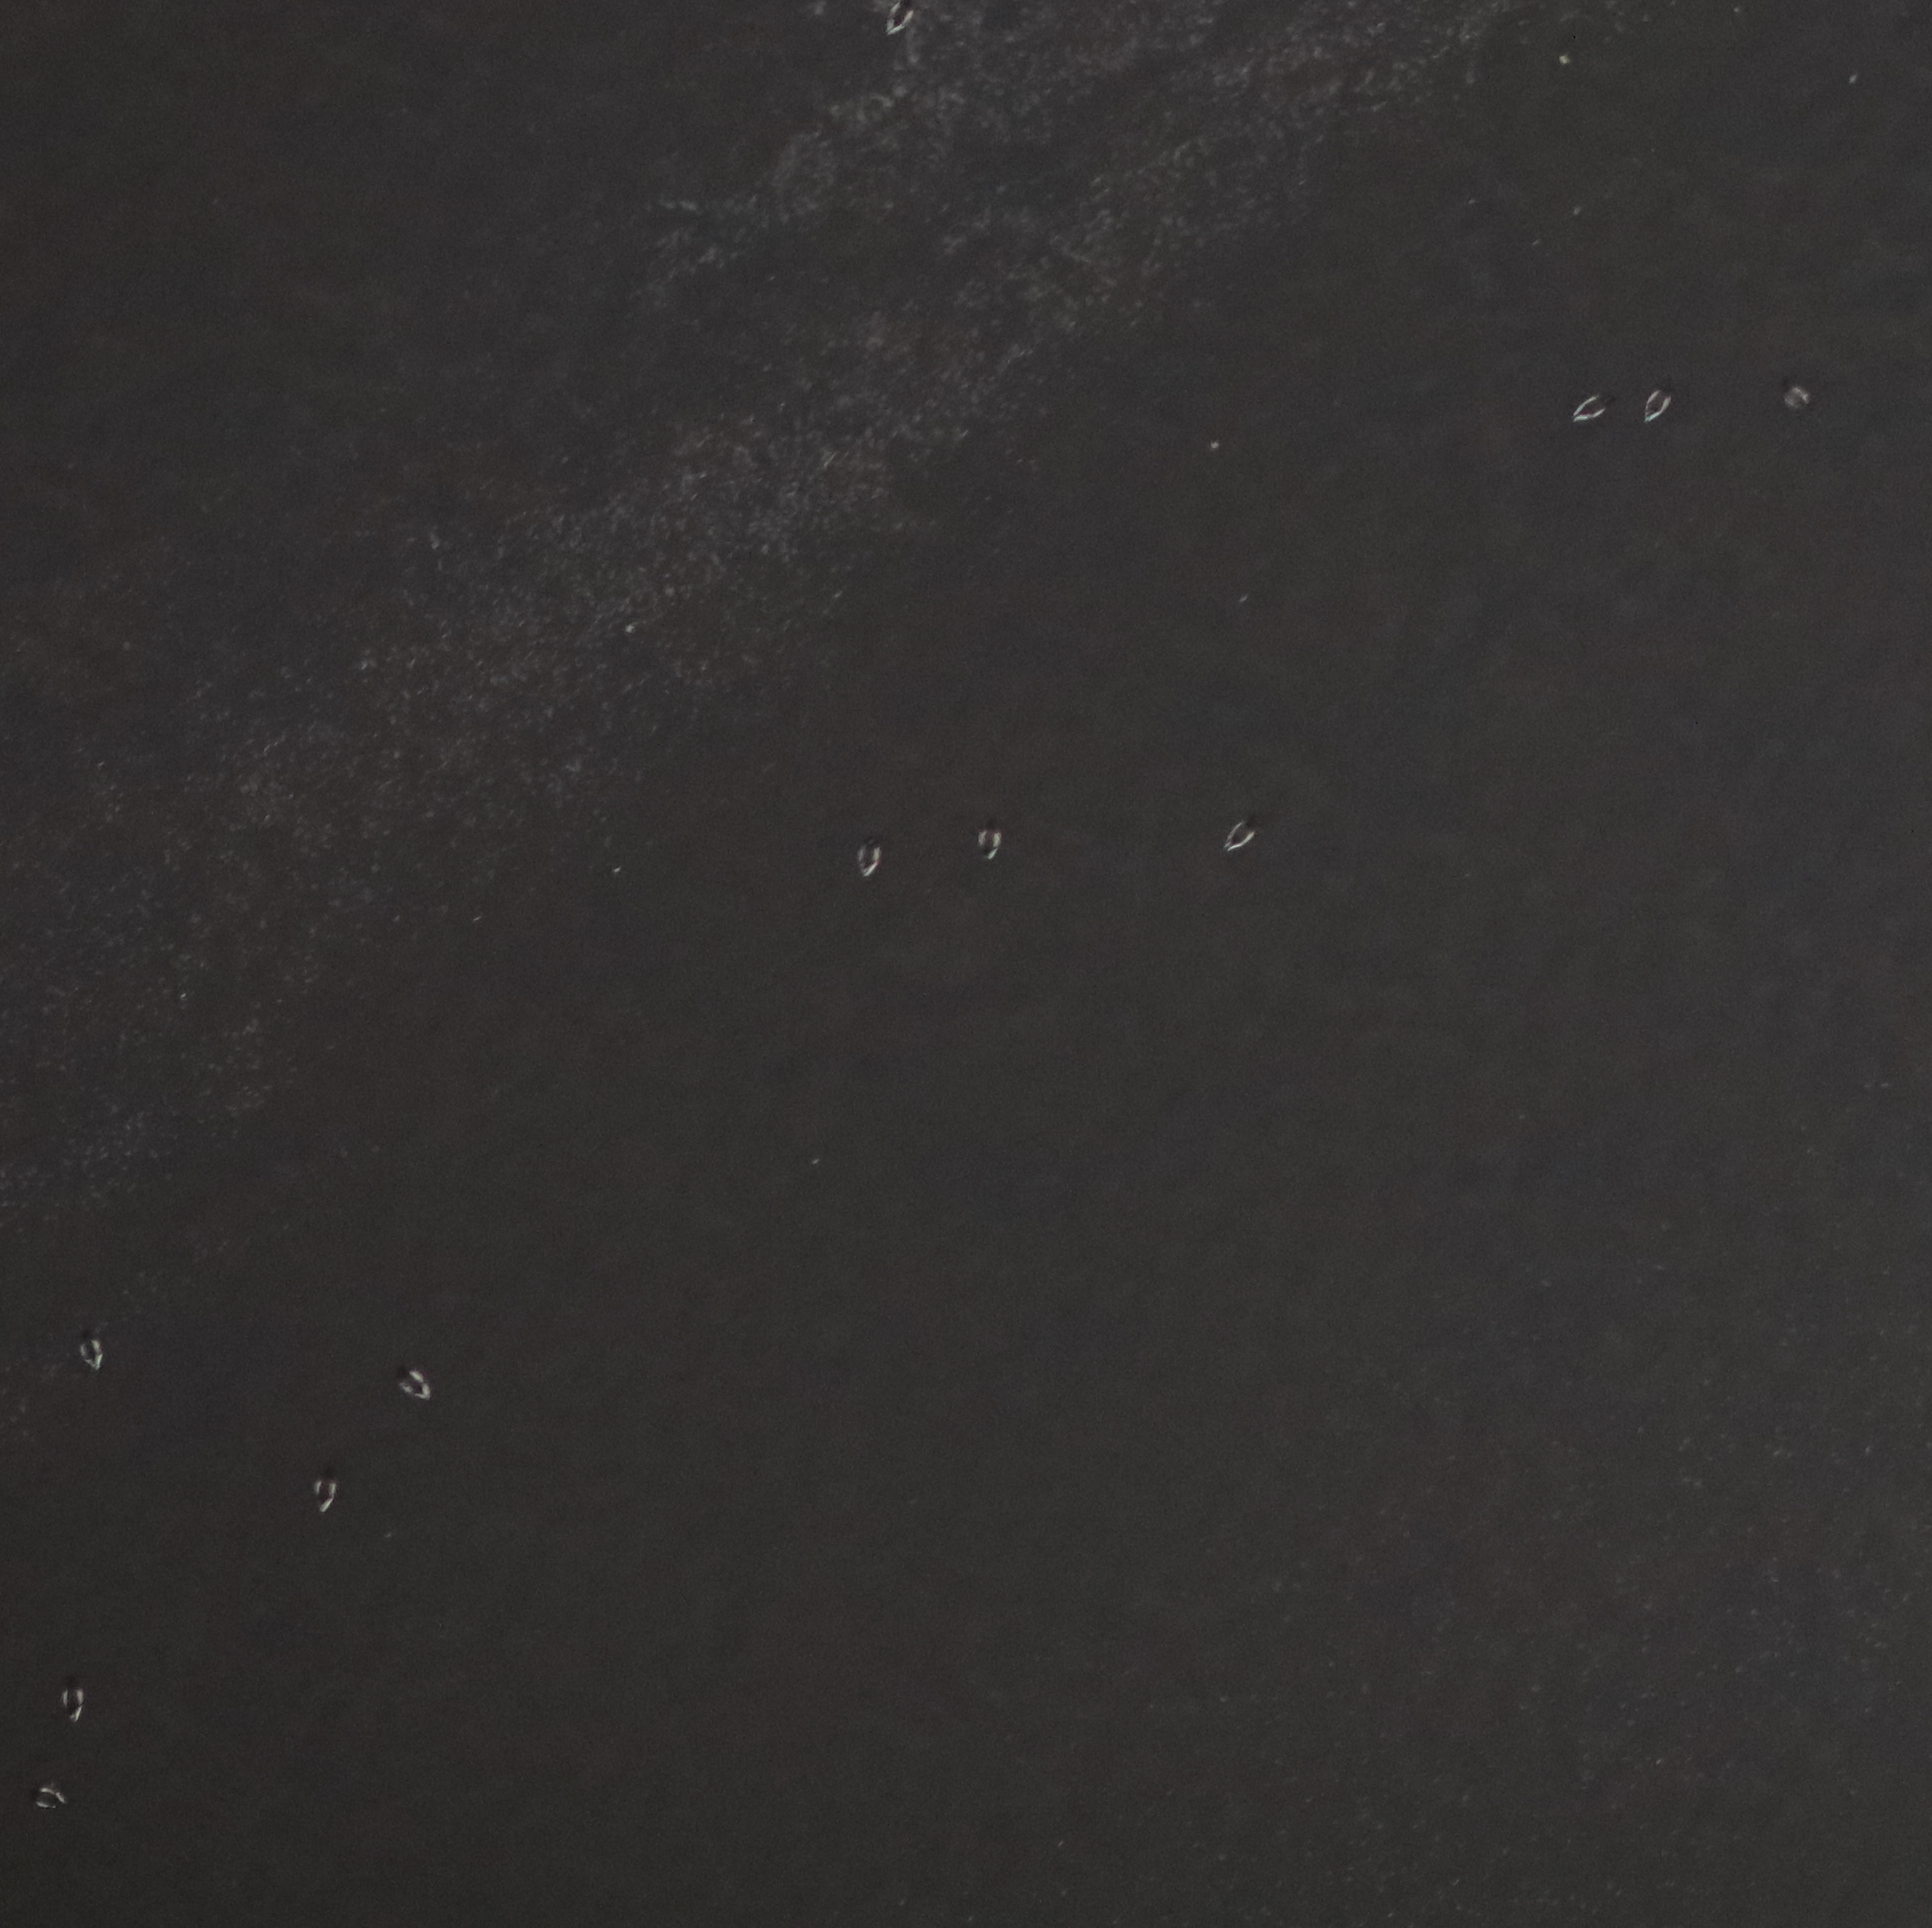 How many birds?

12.